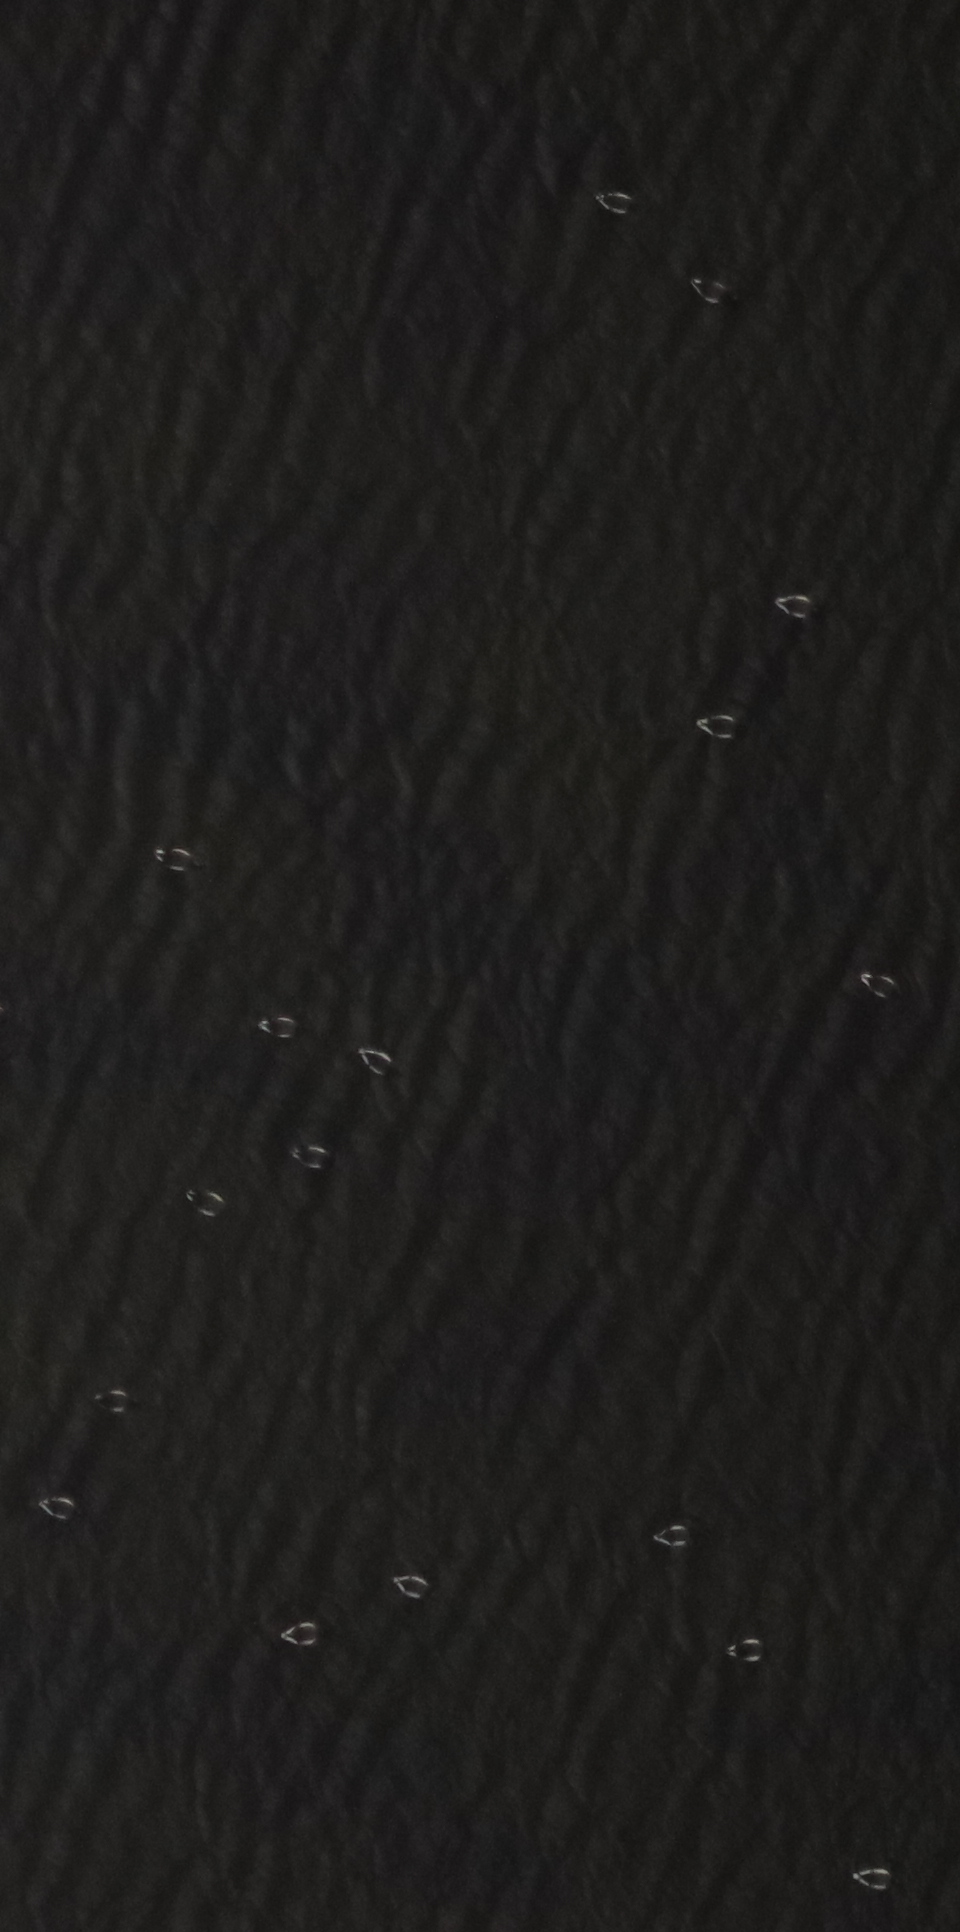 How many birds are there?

17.